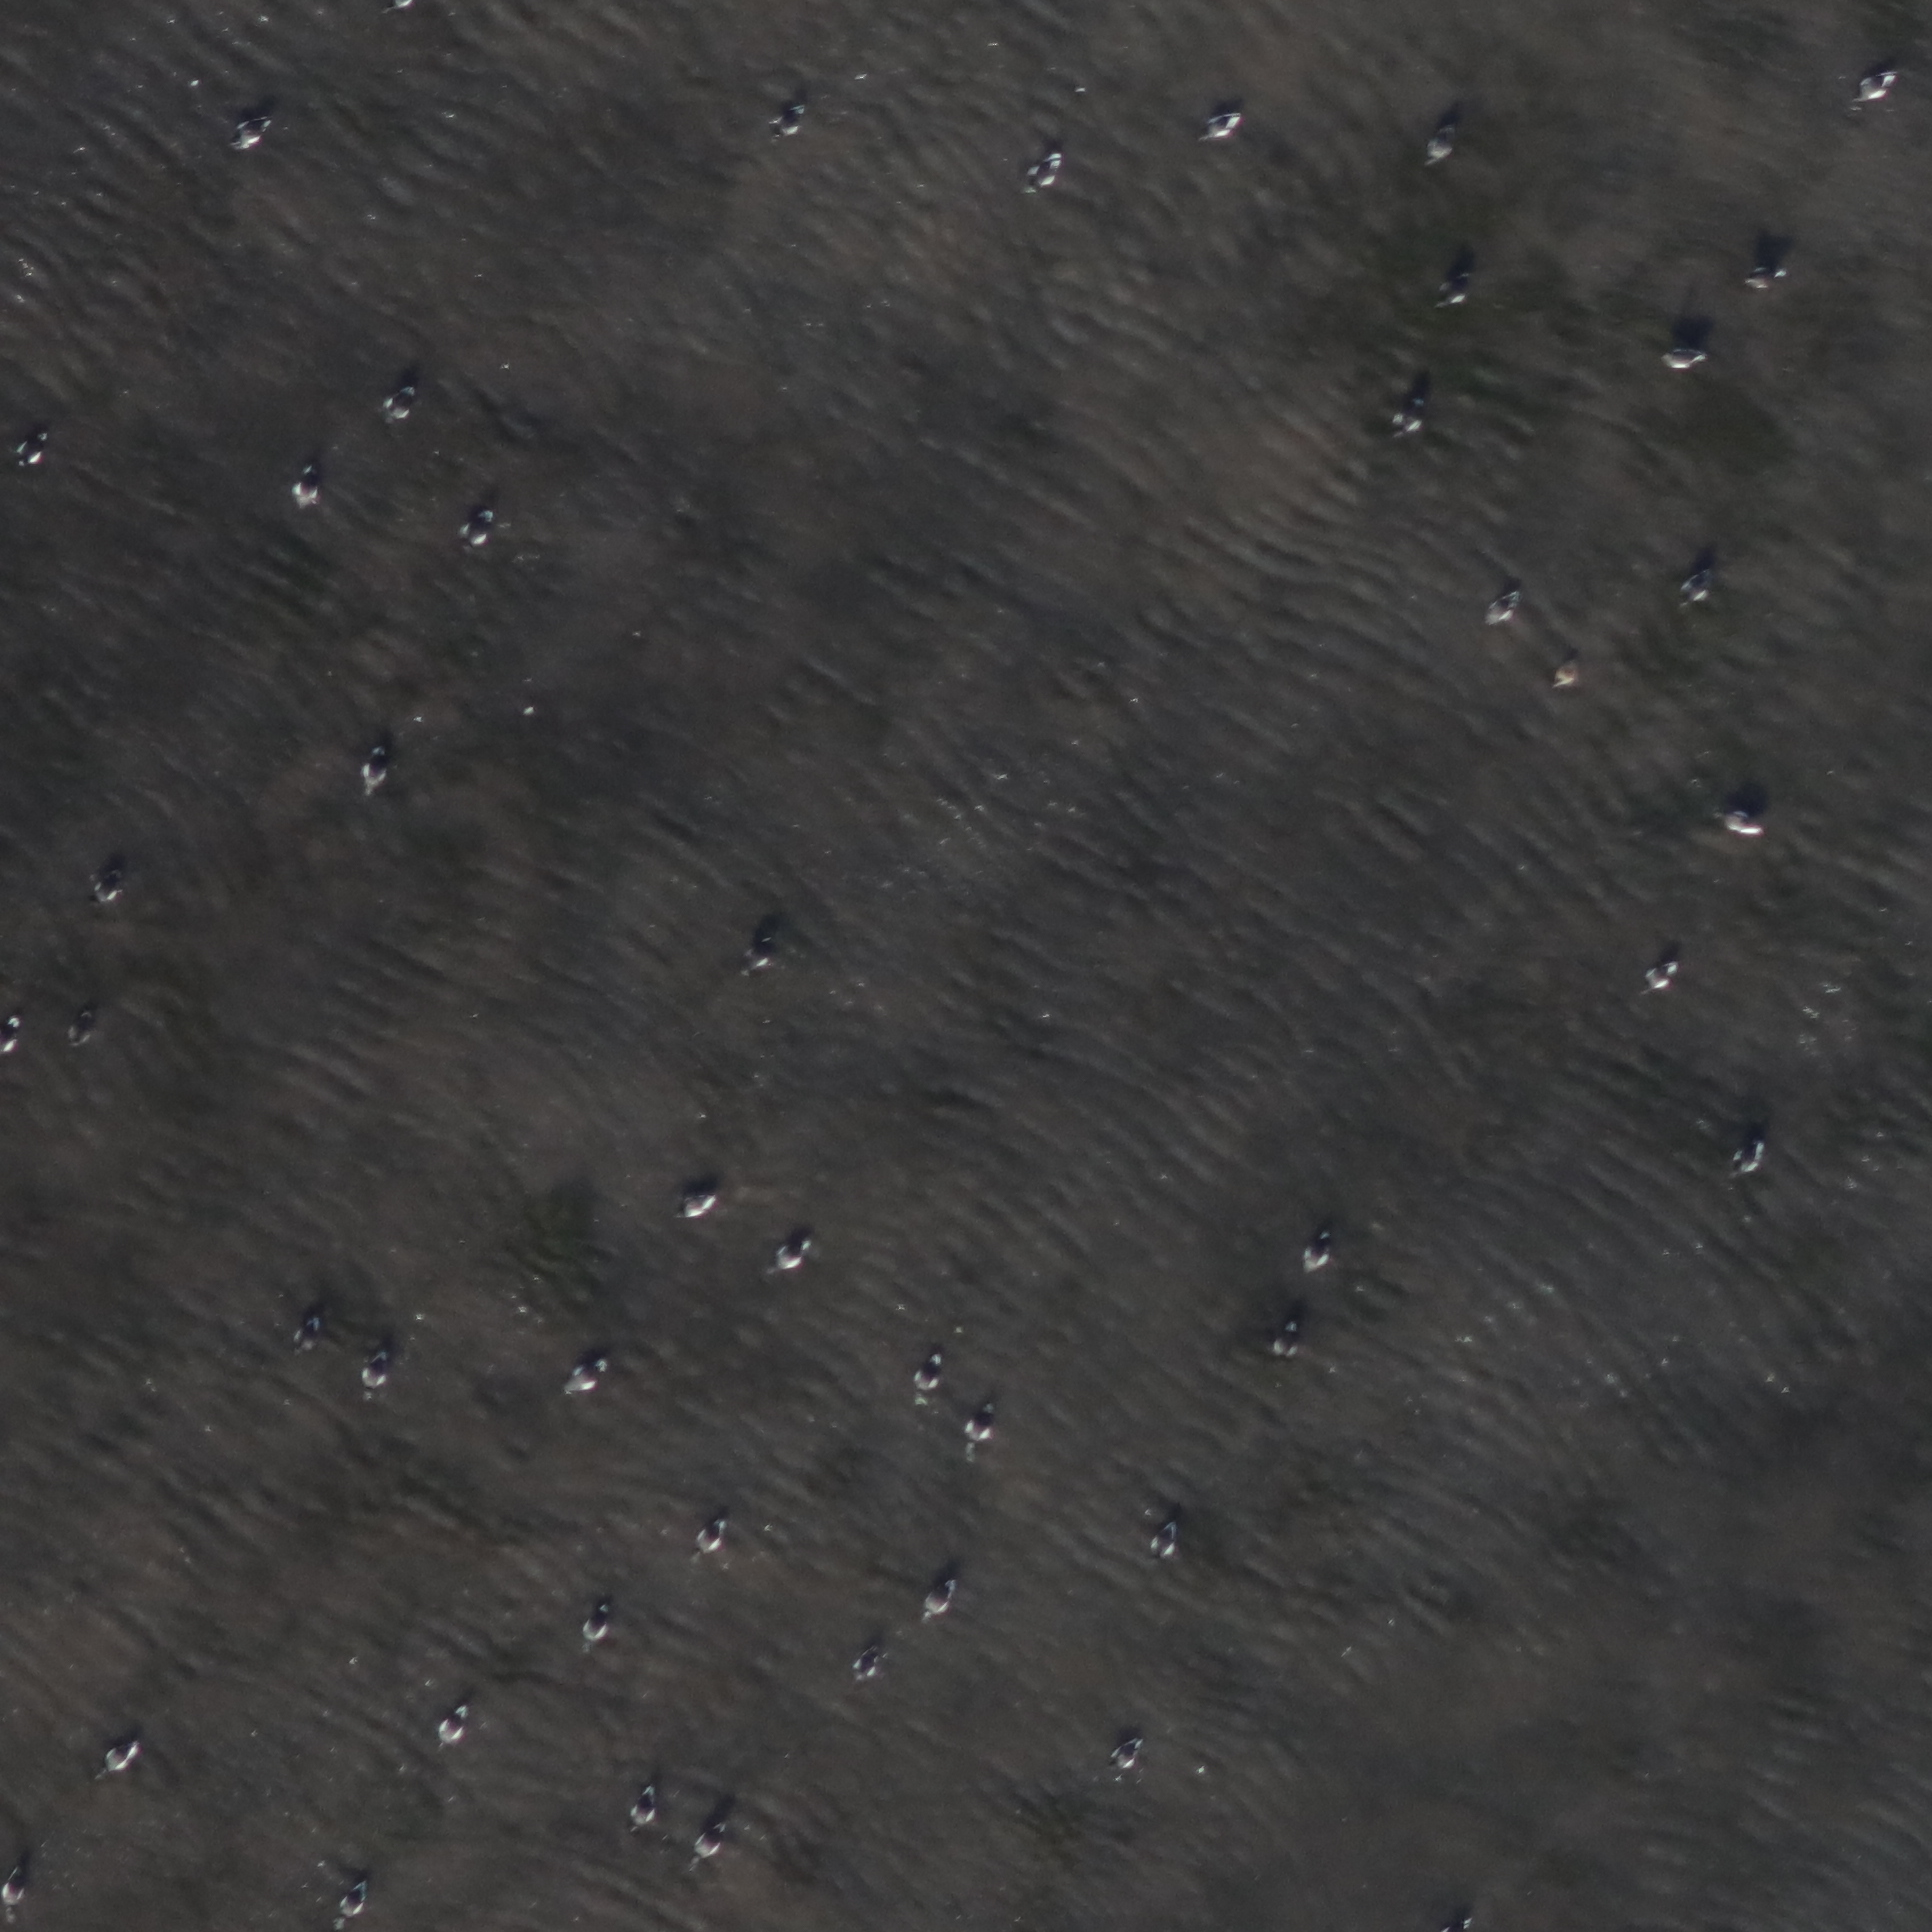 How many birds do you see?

46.